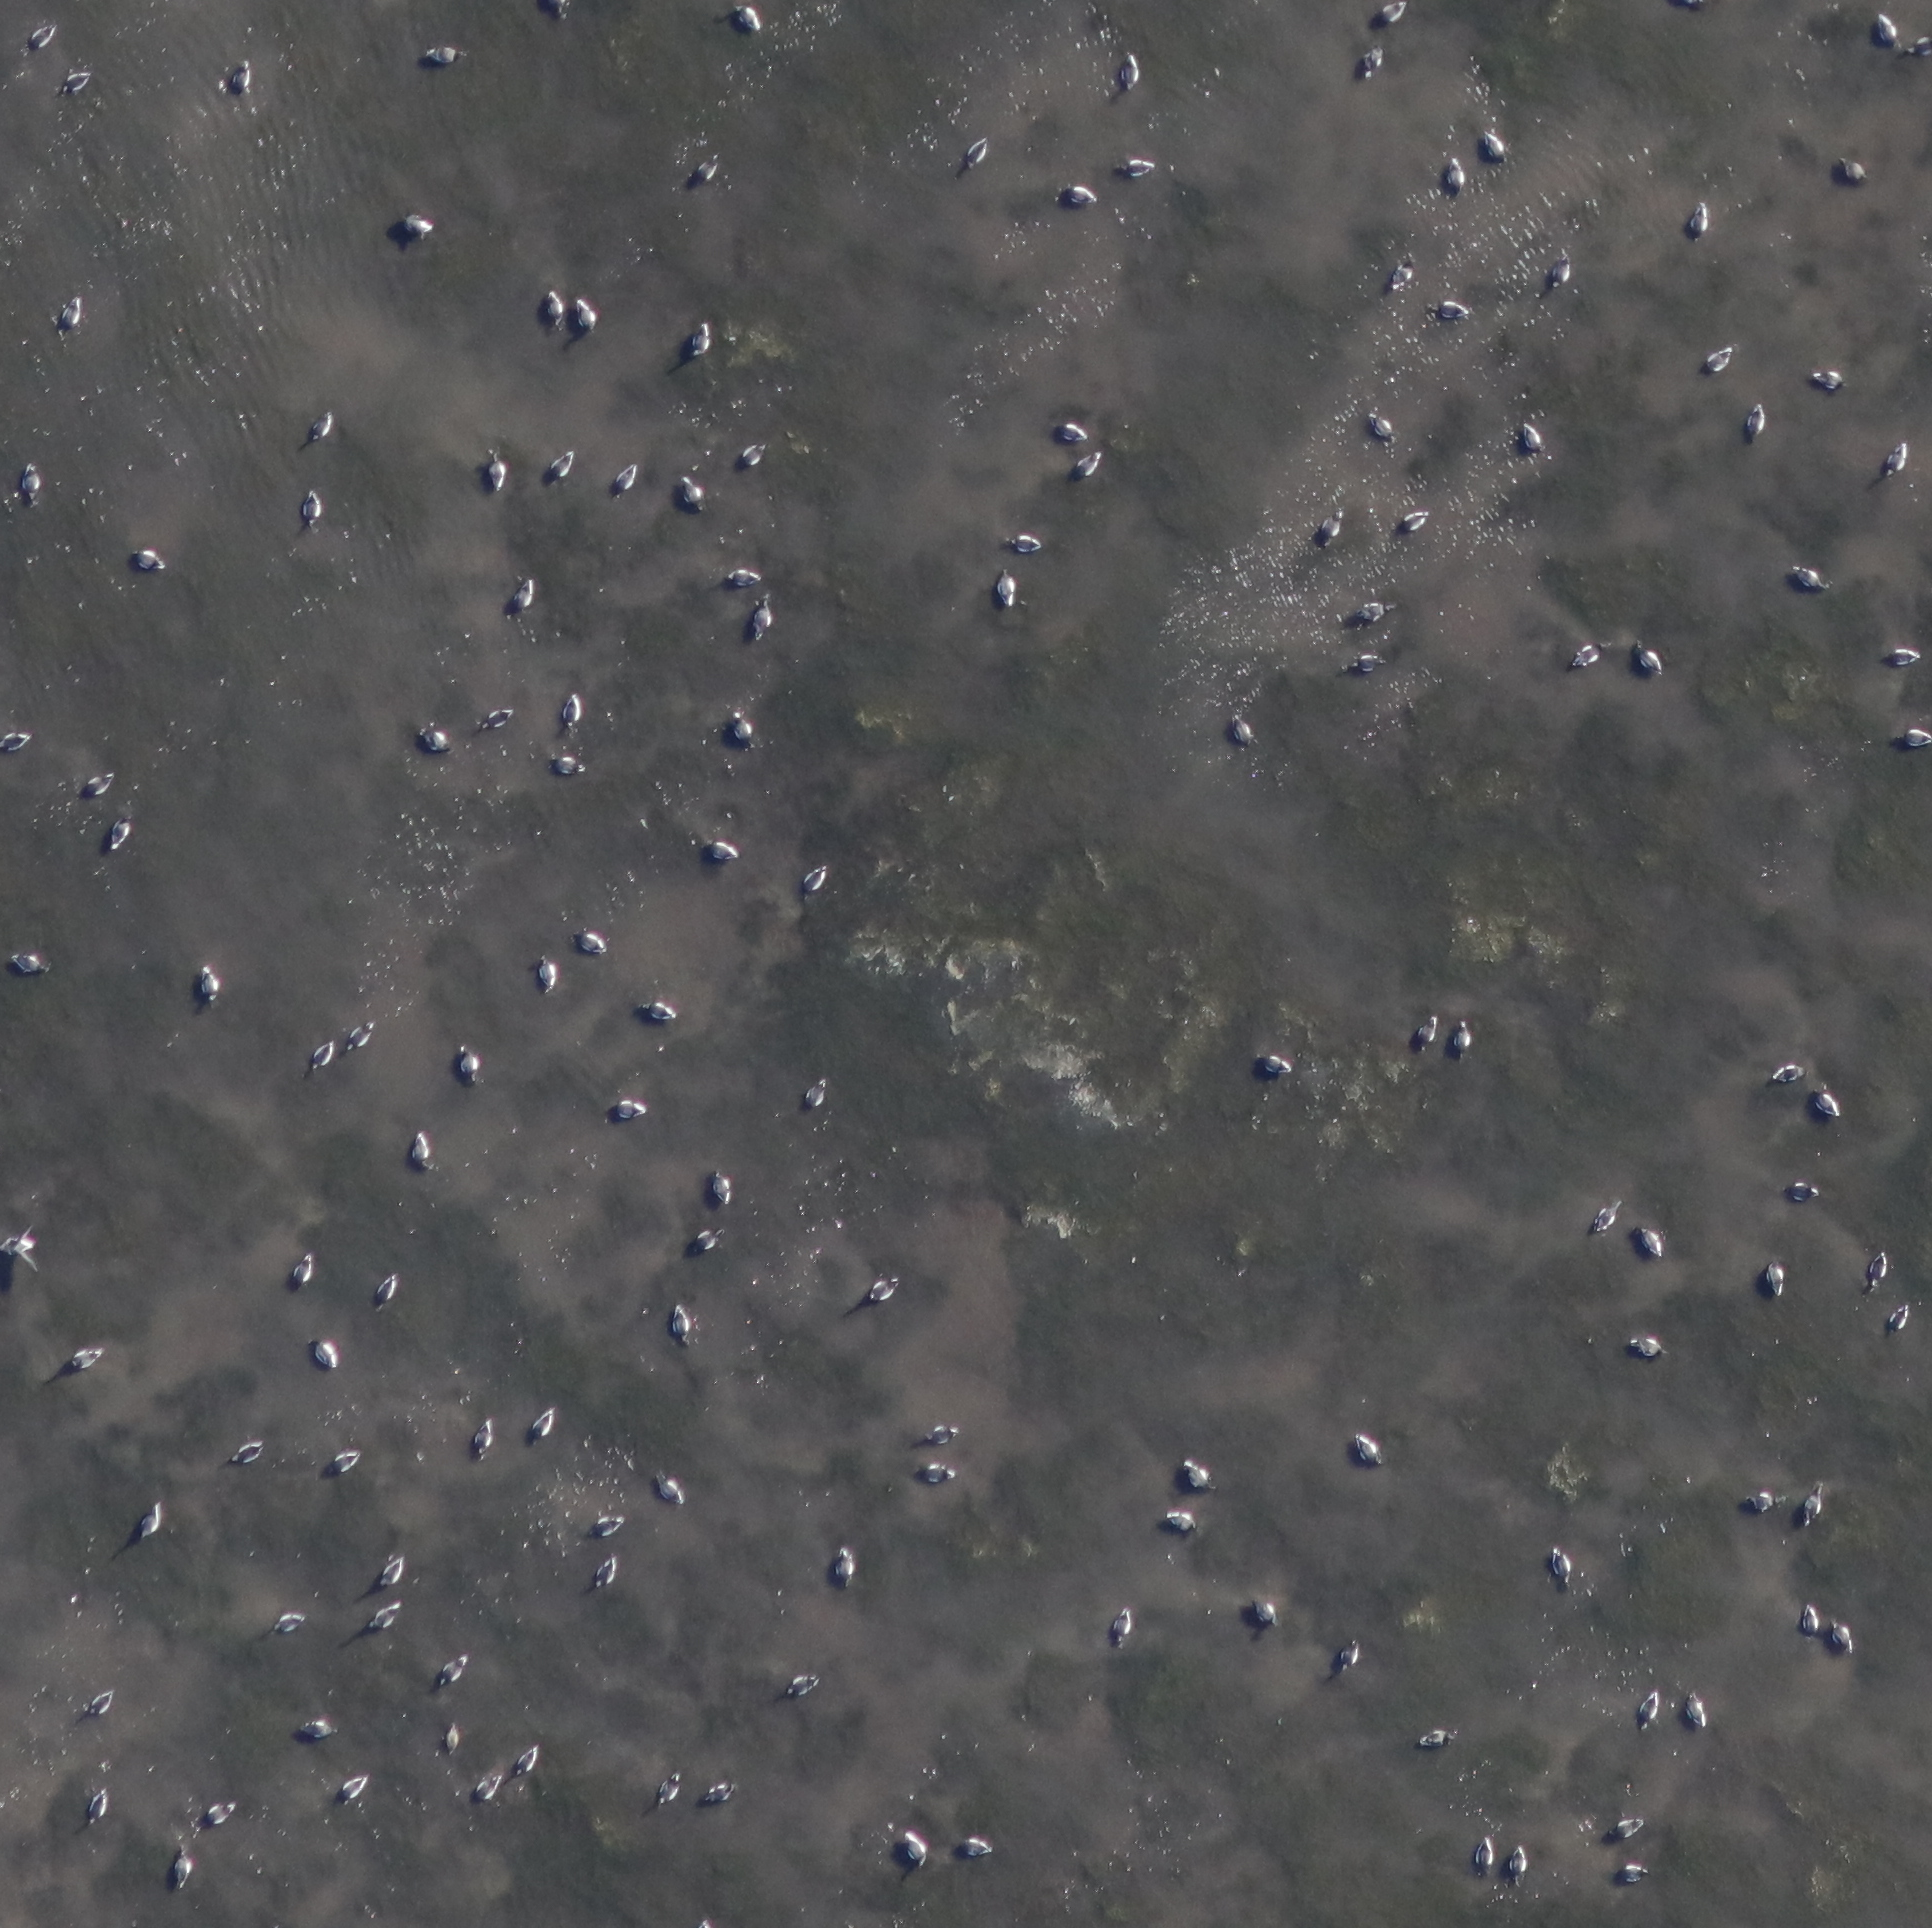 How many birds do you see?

147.